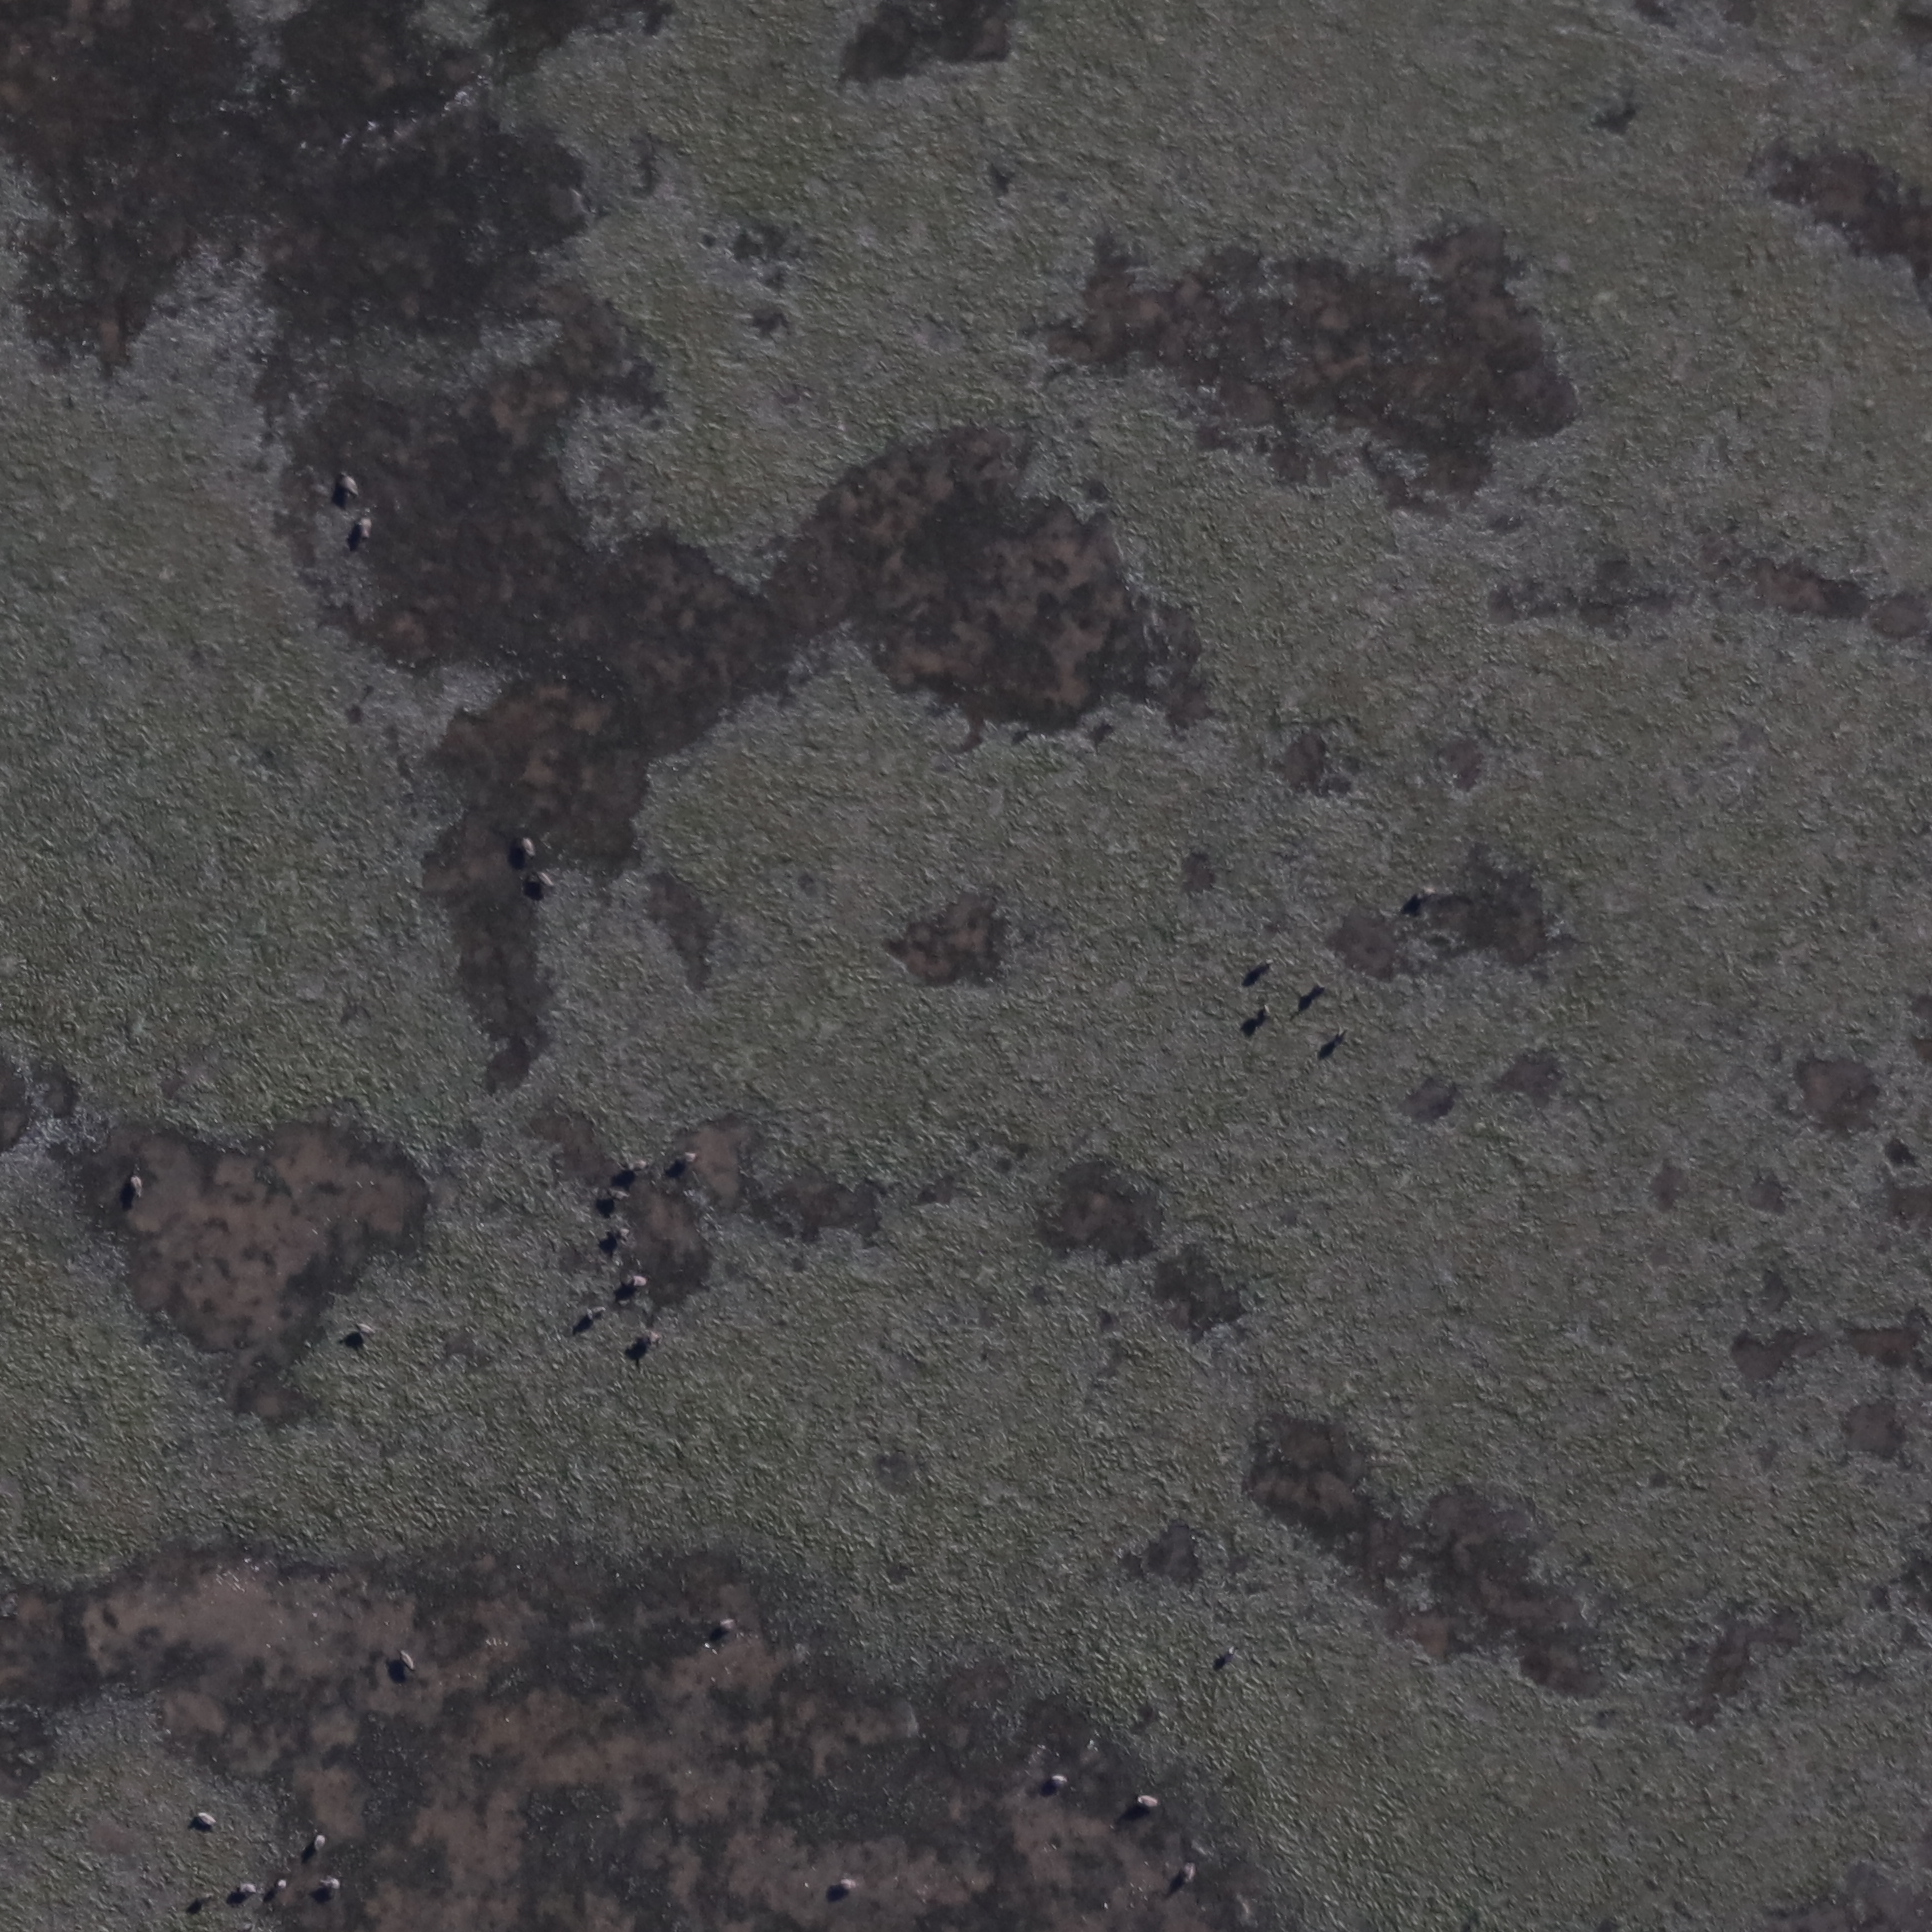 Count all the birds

32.